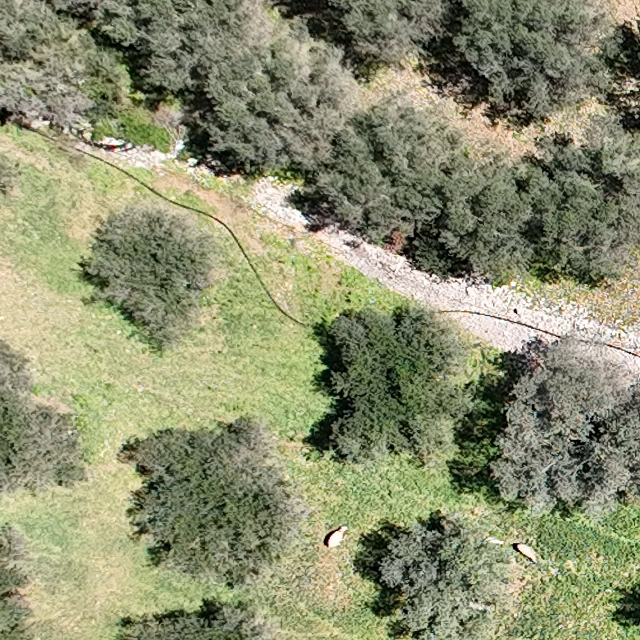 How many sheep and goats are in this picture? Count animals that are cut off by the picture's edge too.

3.